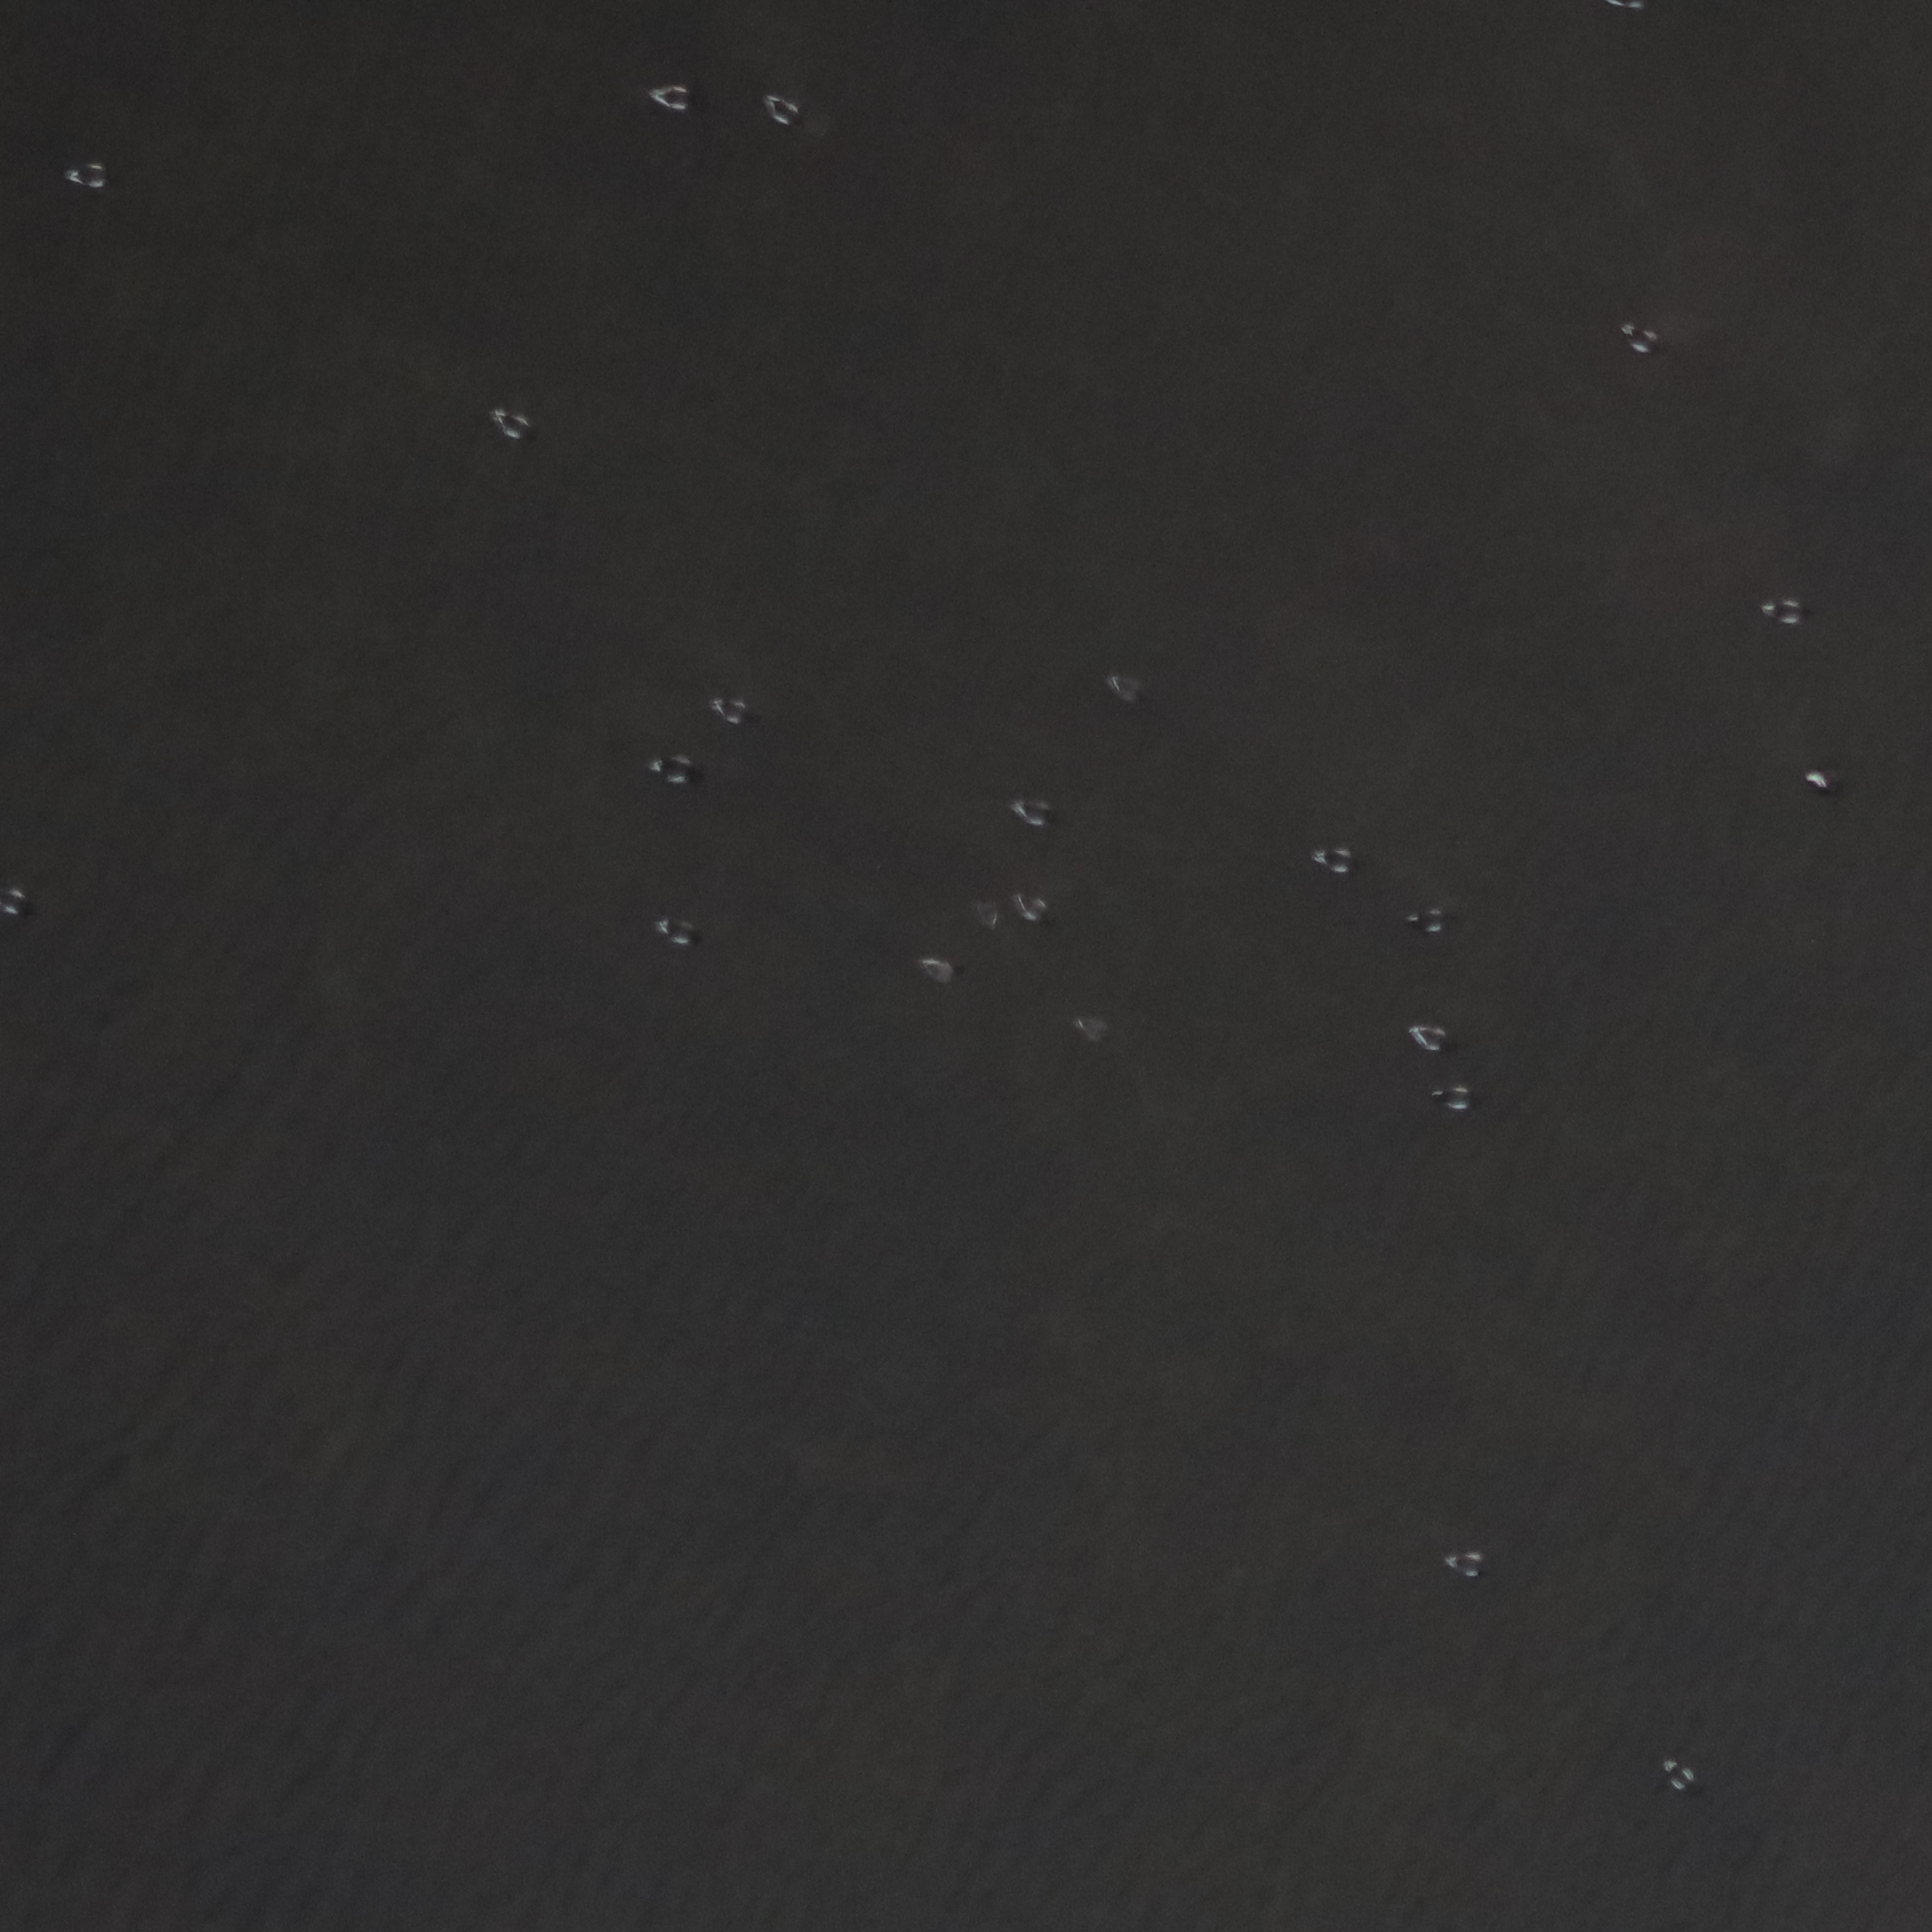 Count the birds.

23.